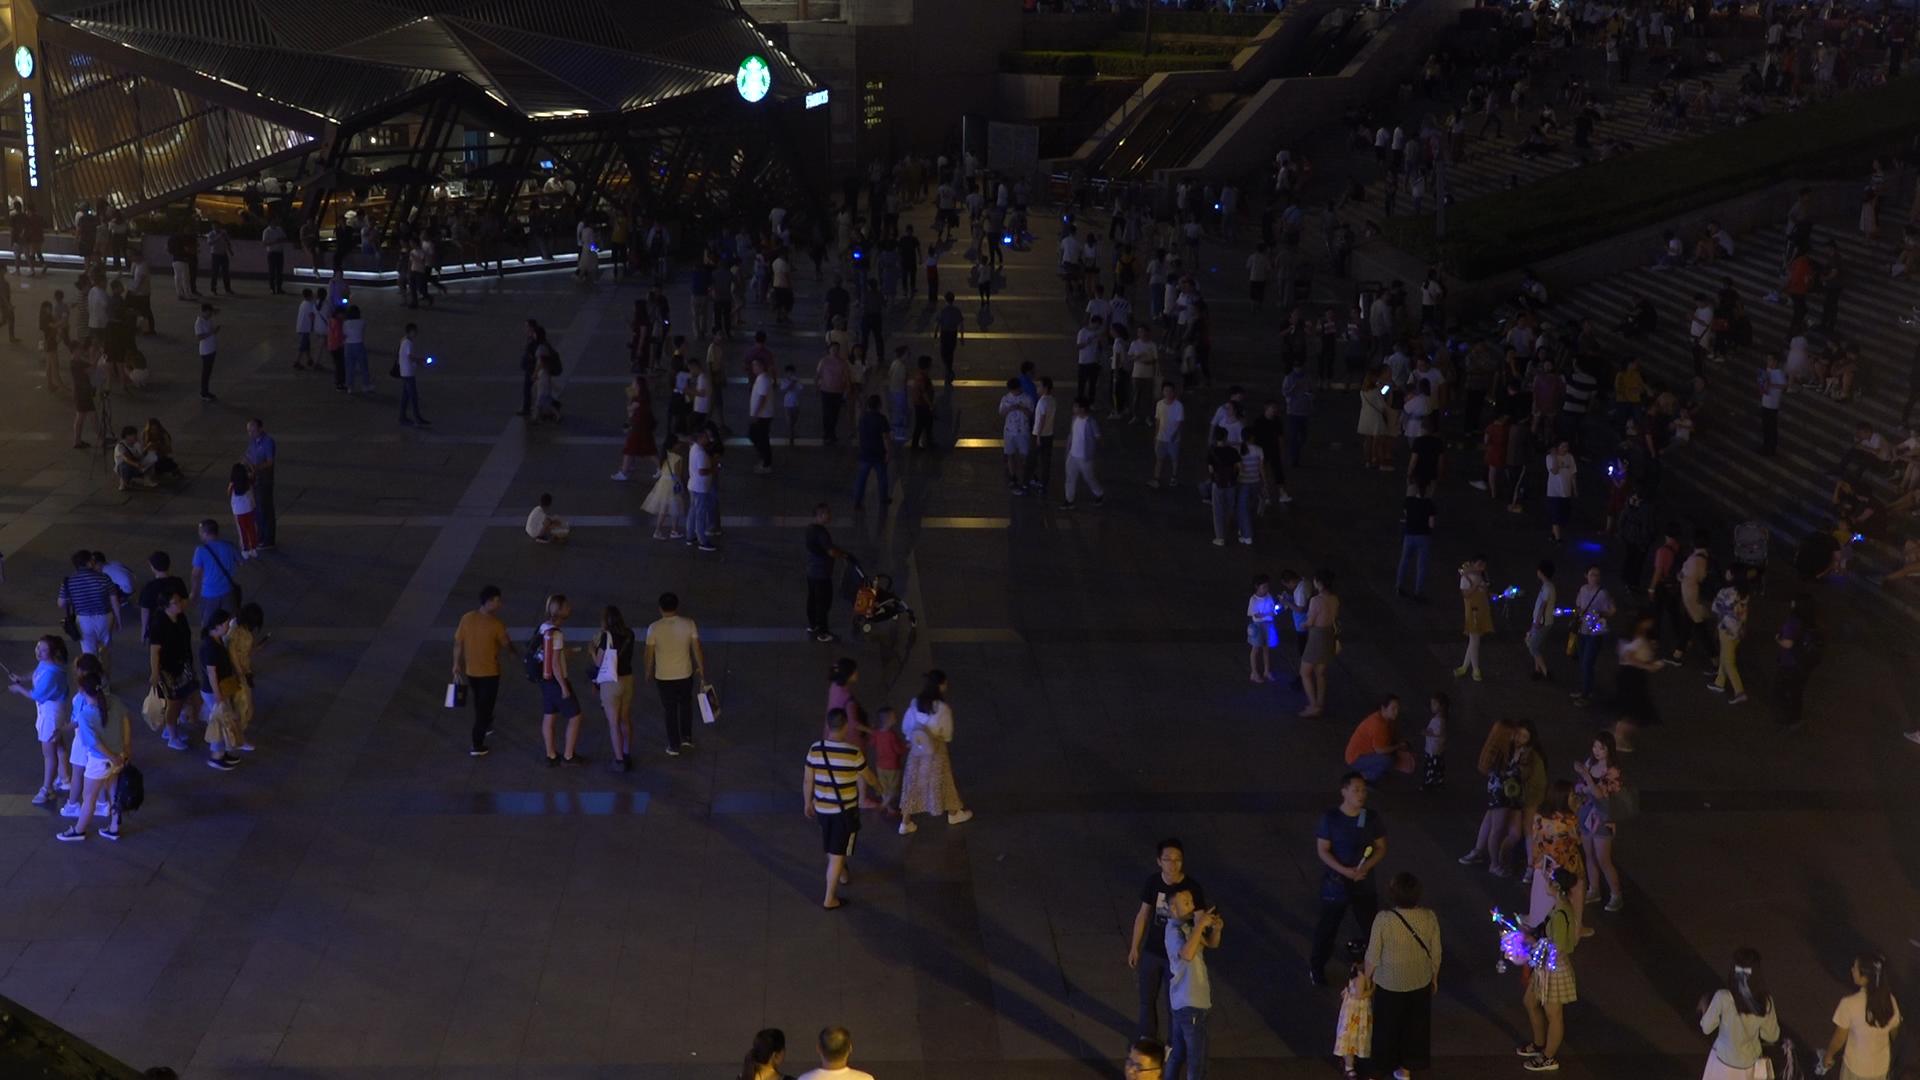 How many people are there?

325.